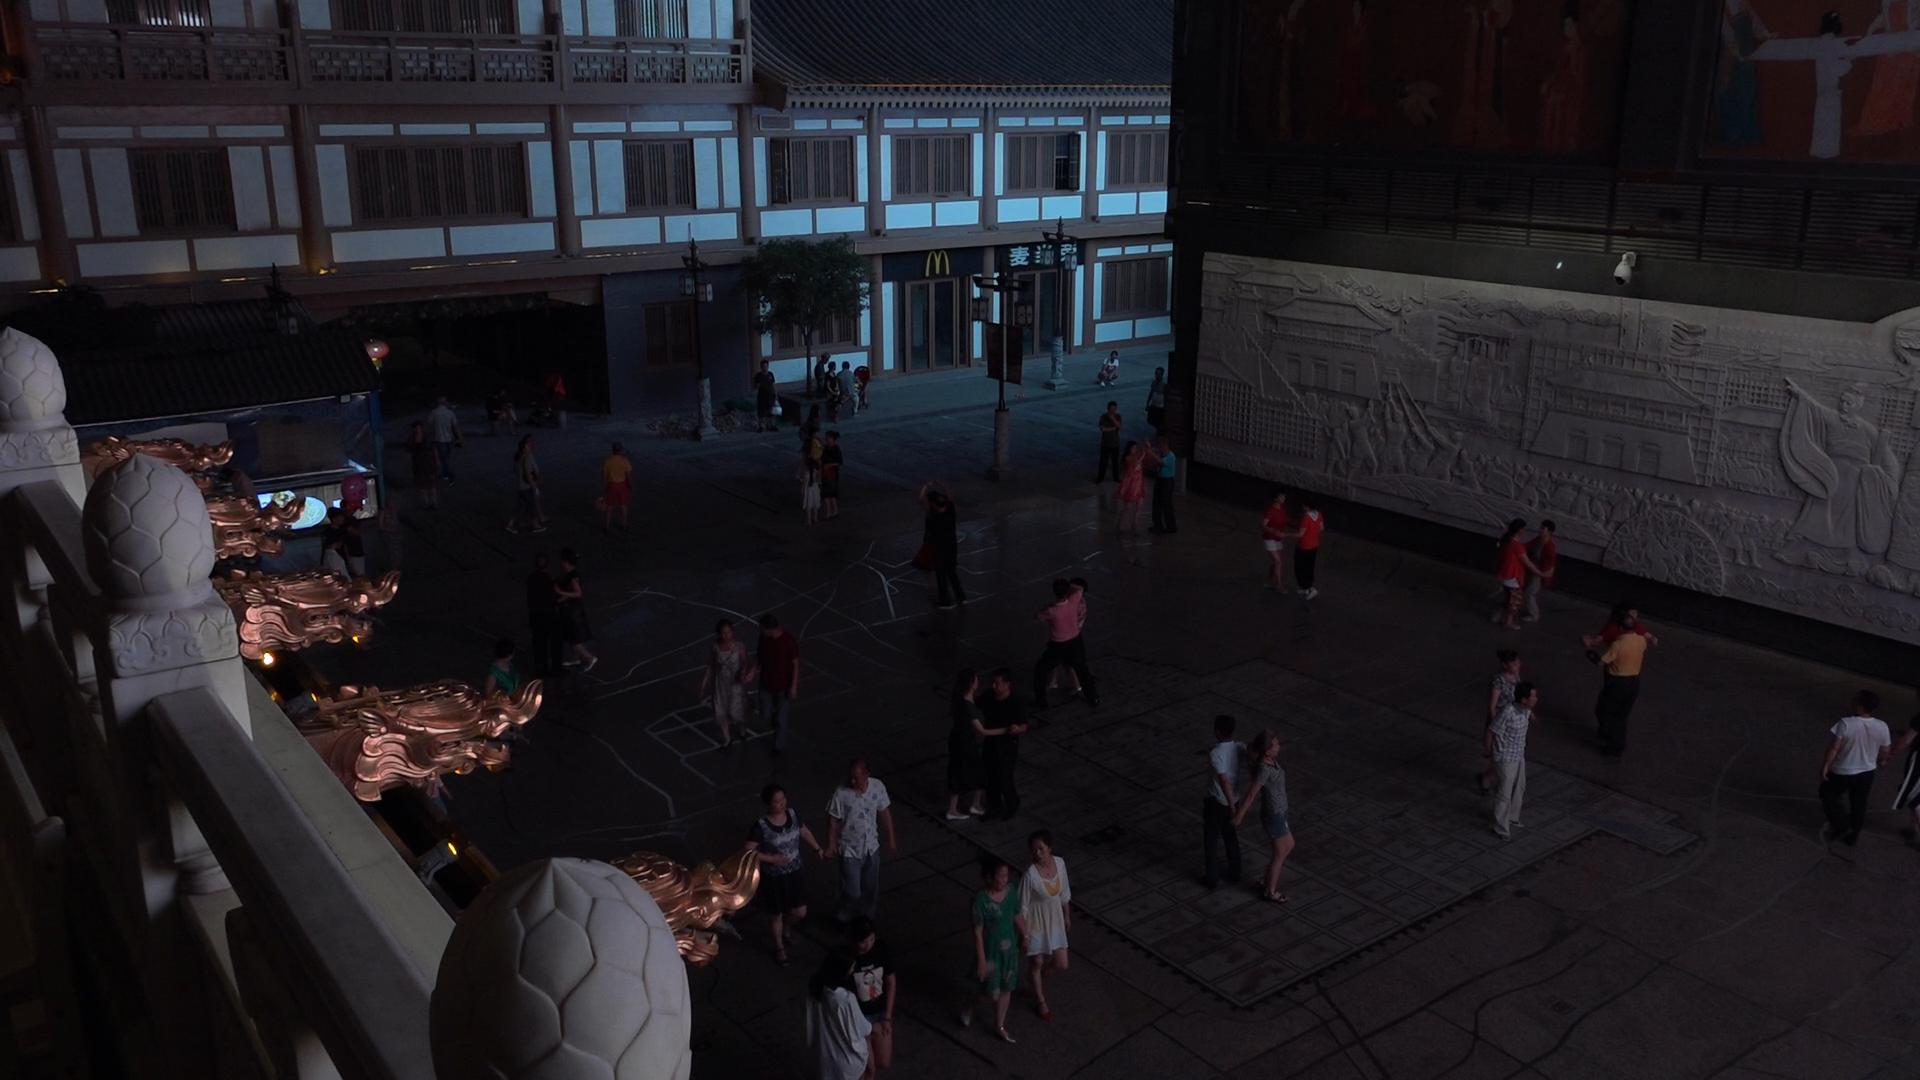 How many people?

50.